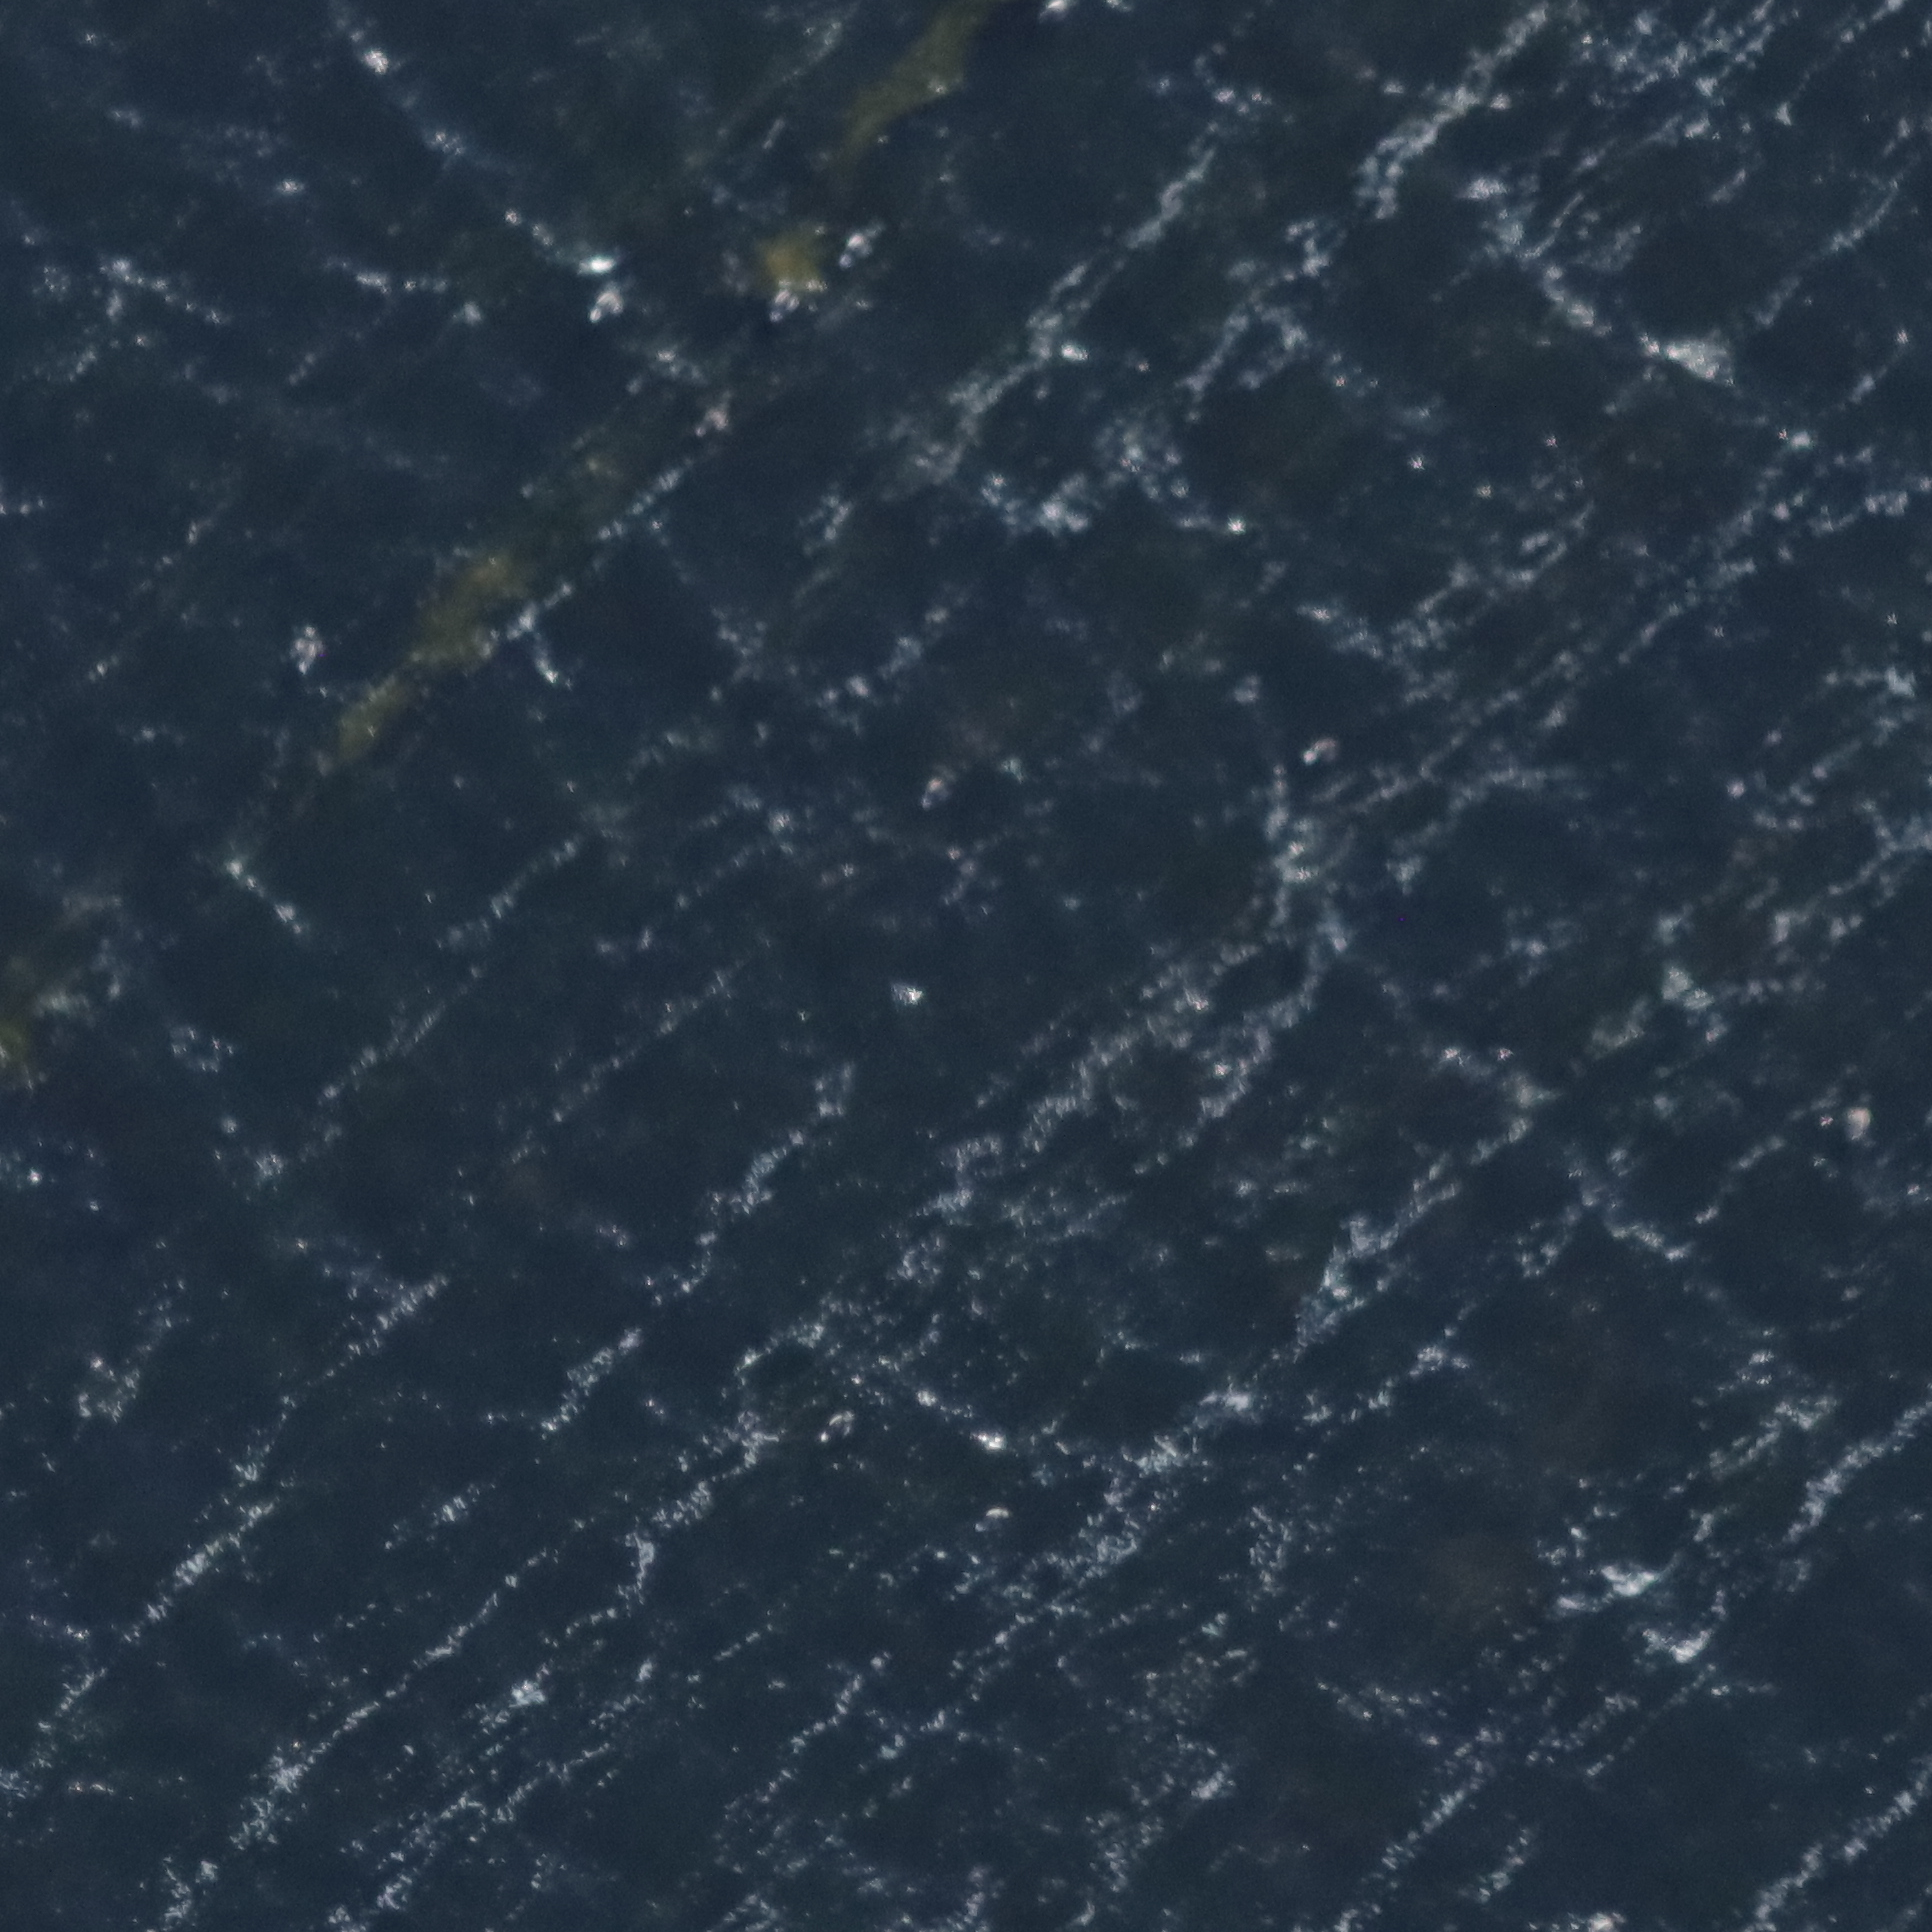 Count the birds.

12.